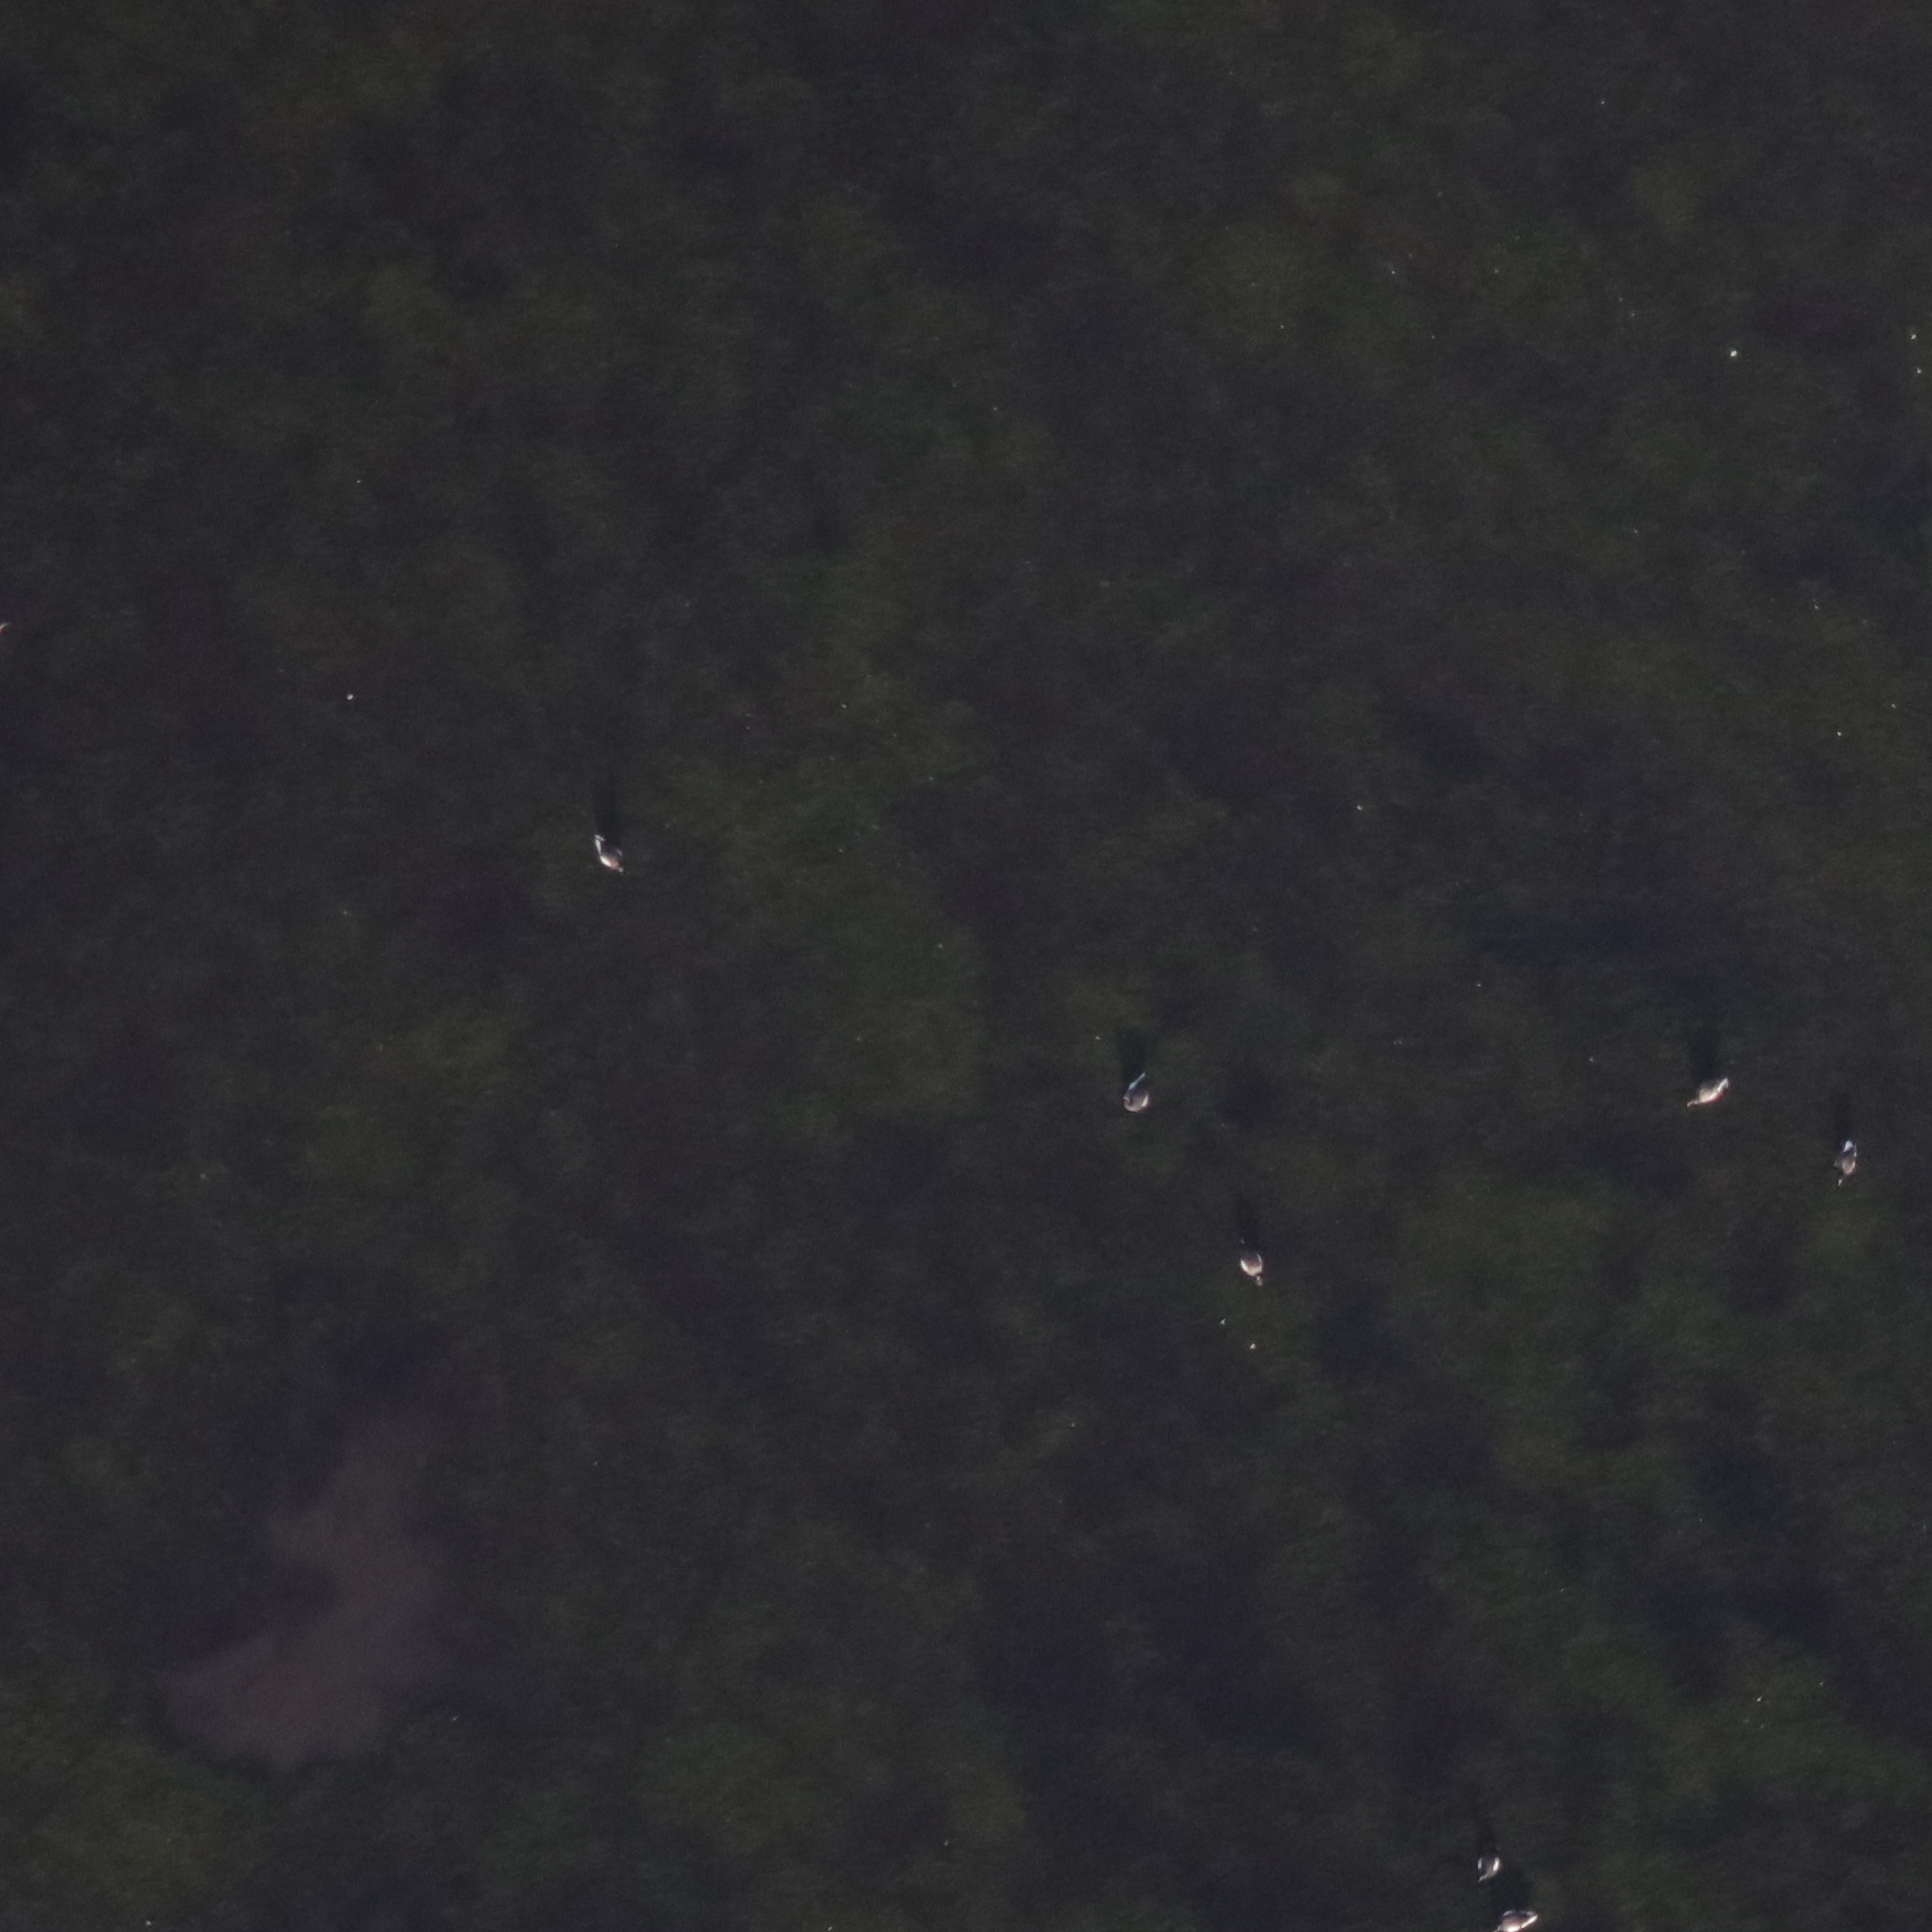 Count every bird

7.